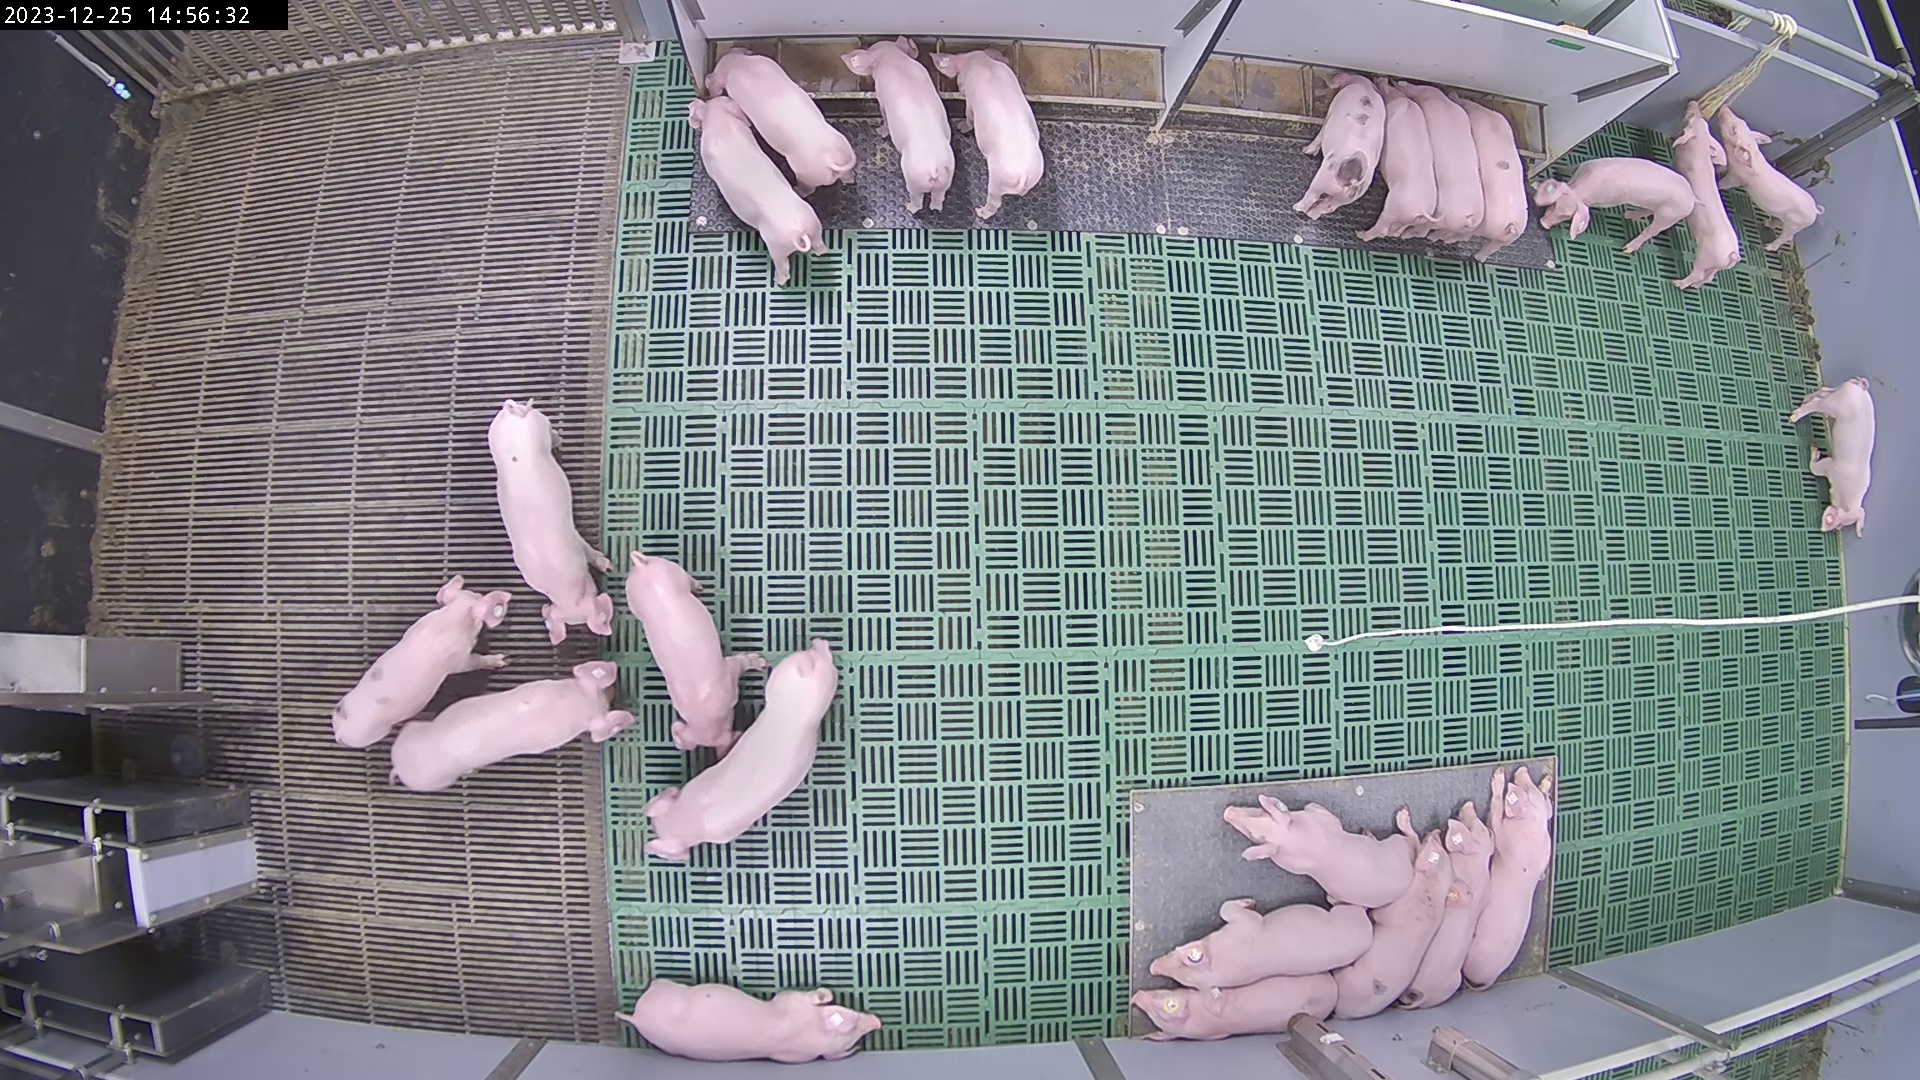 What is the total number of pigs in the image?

24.